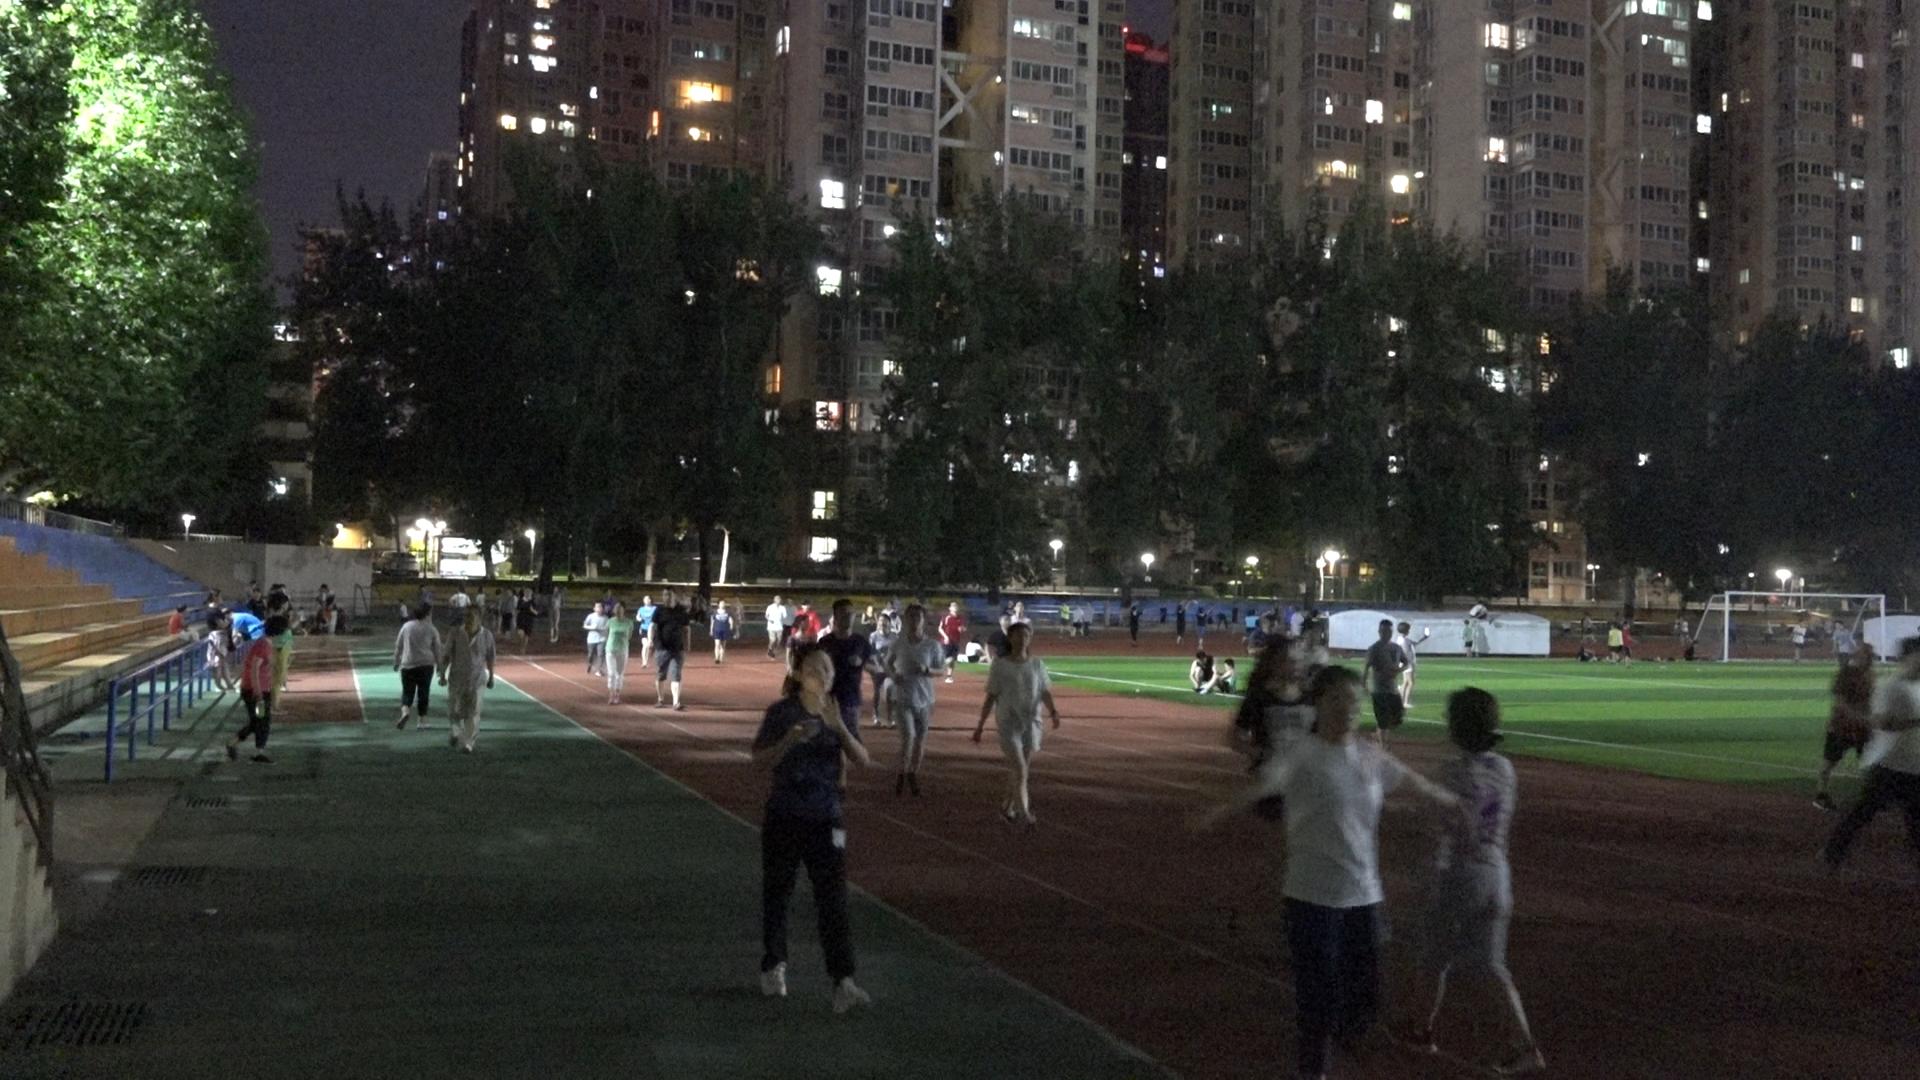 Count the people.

98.